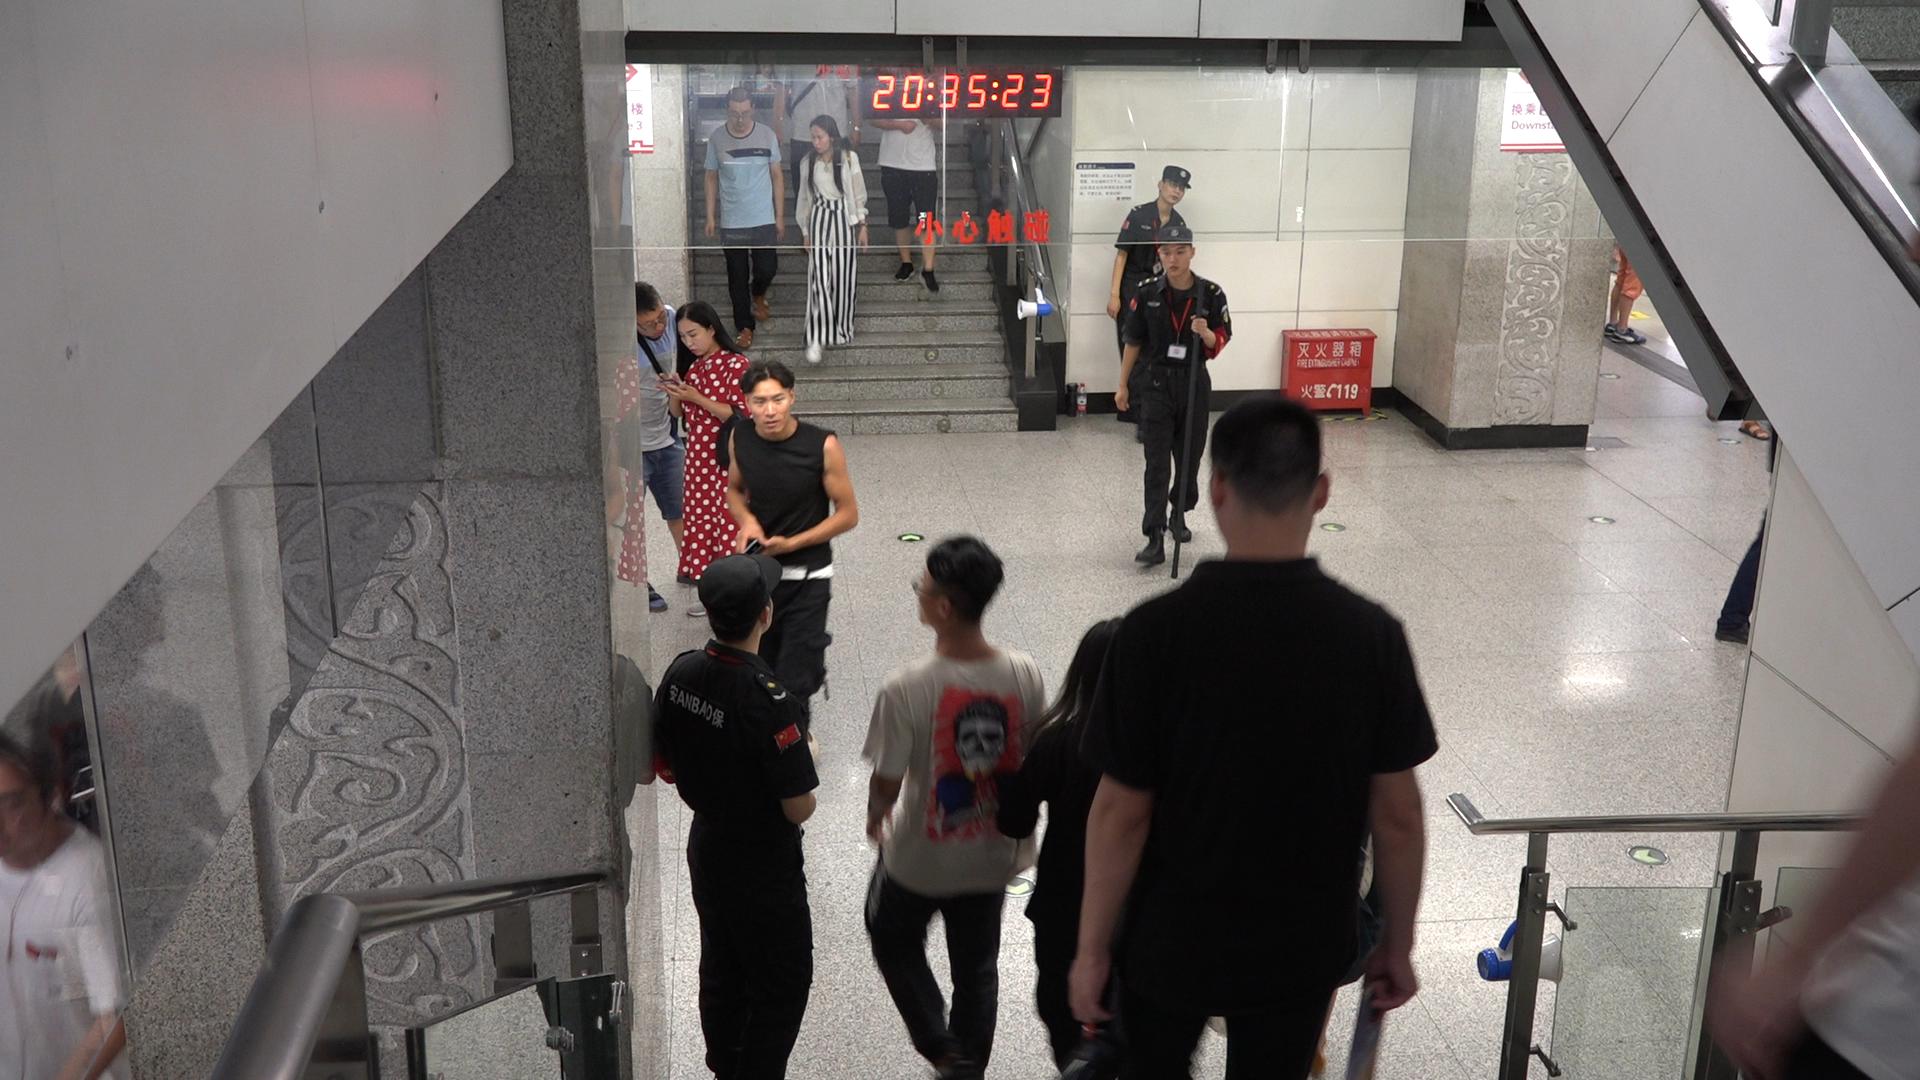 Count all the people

12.